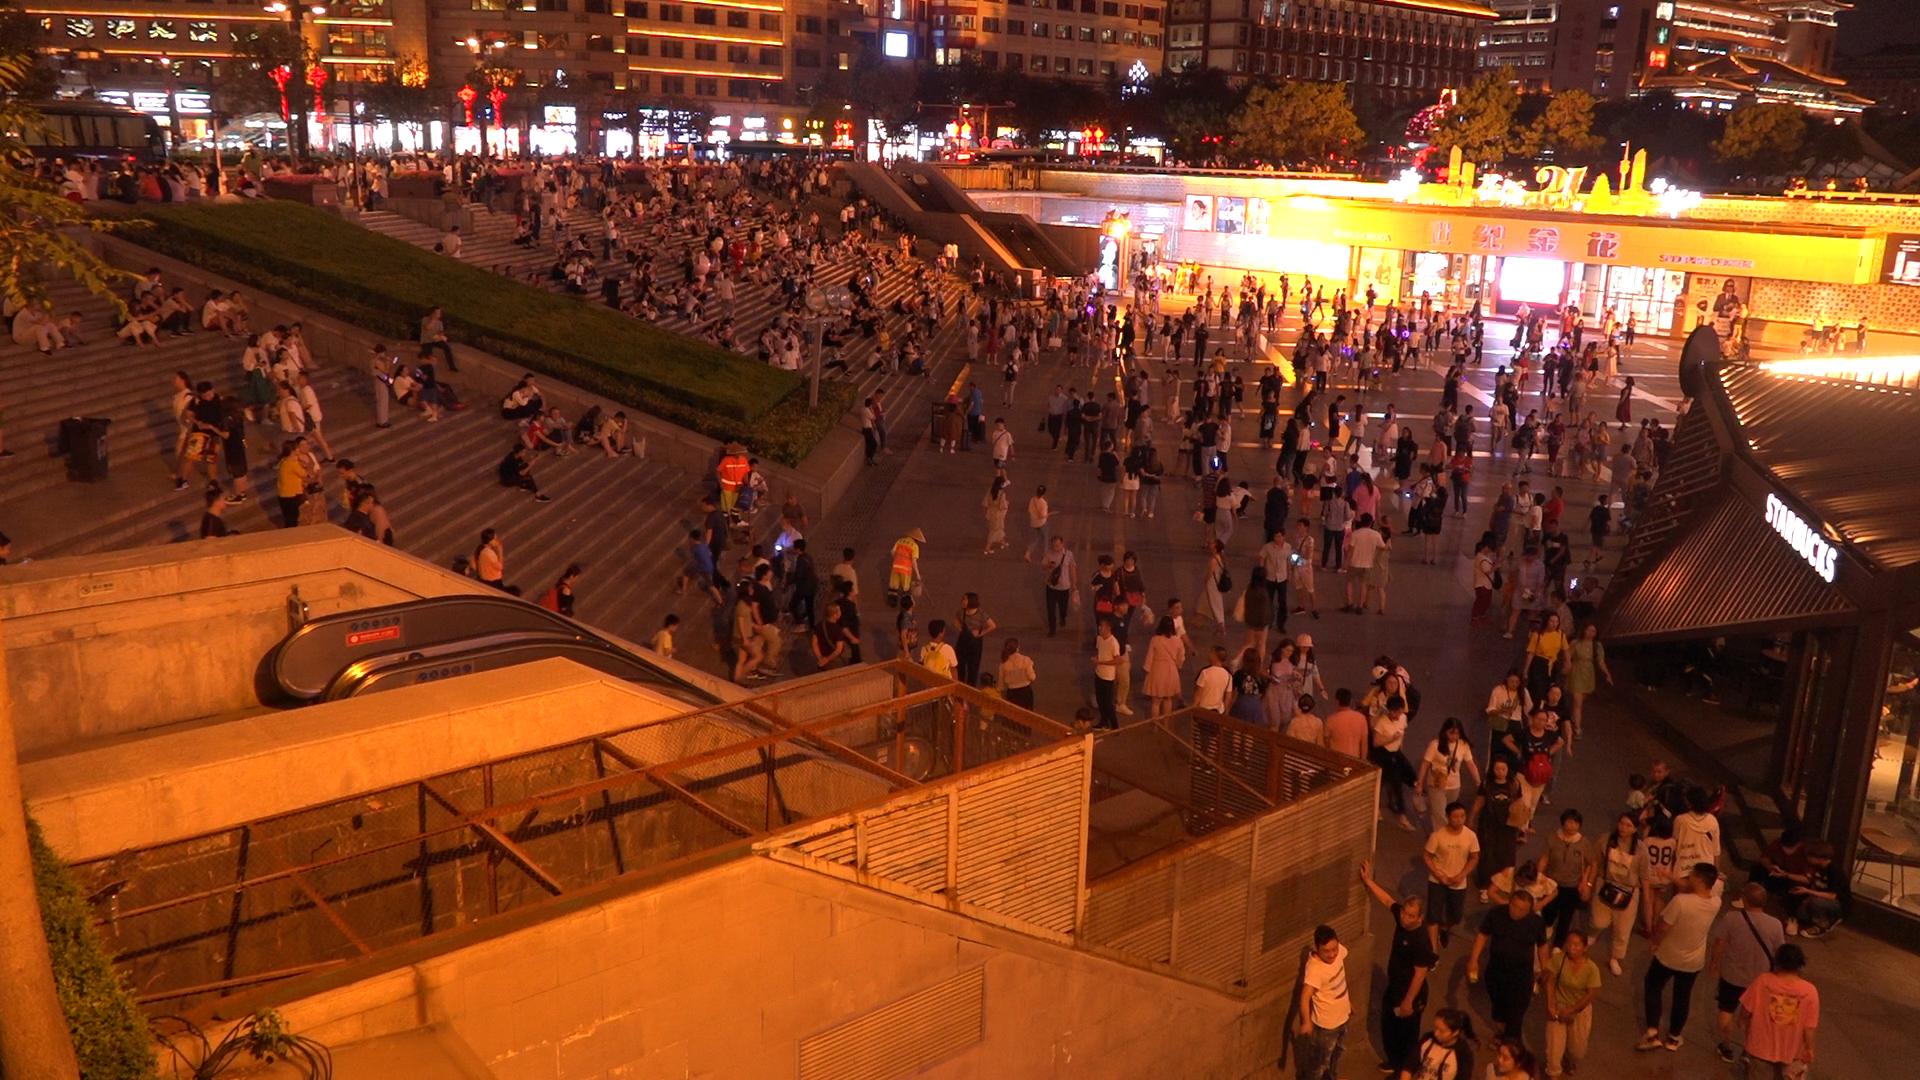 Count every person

702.